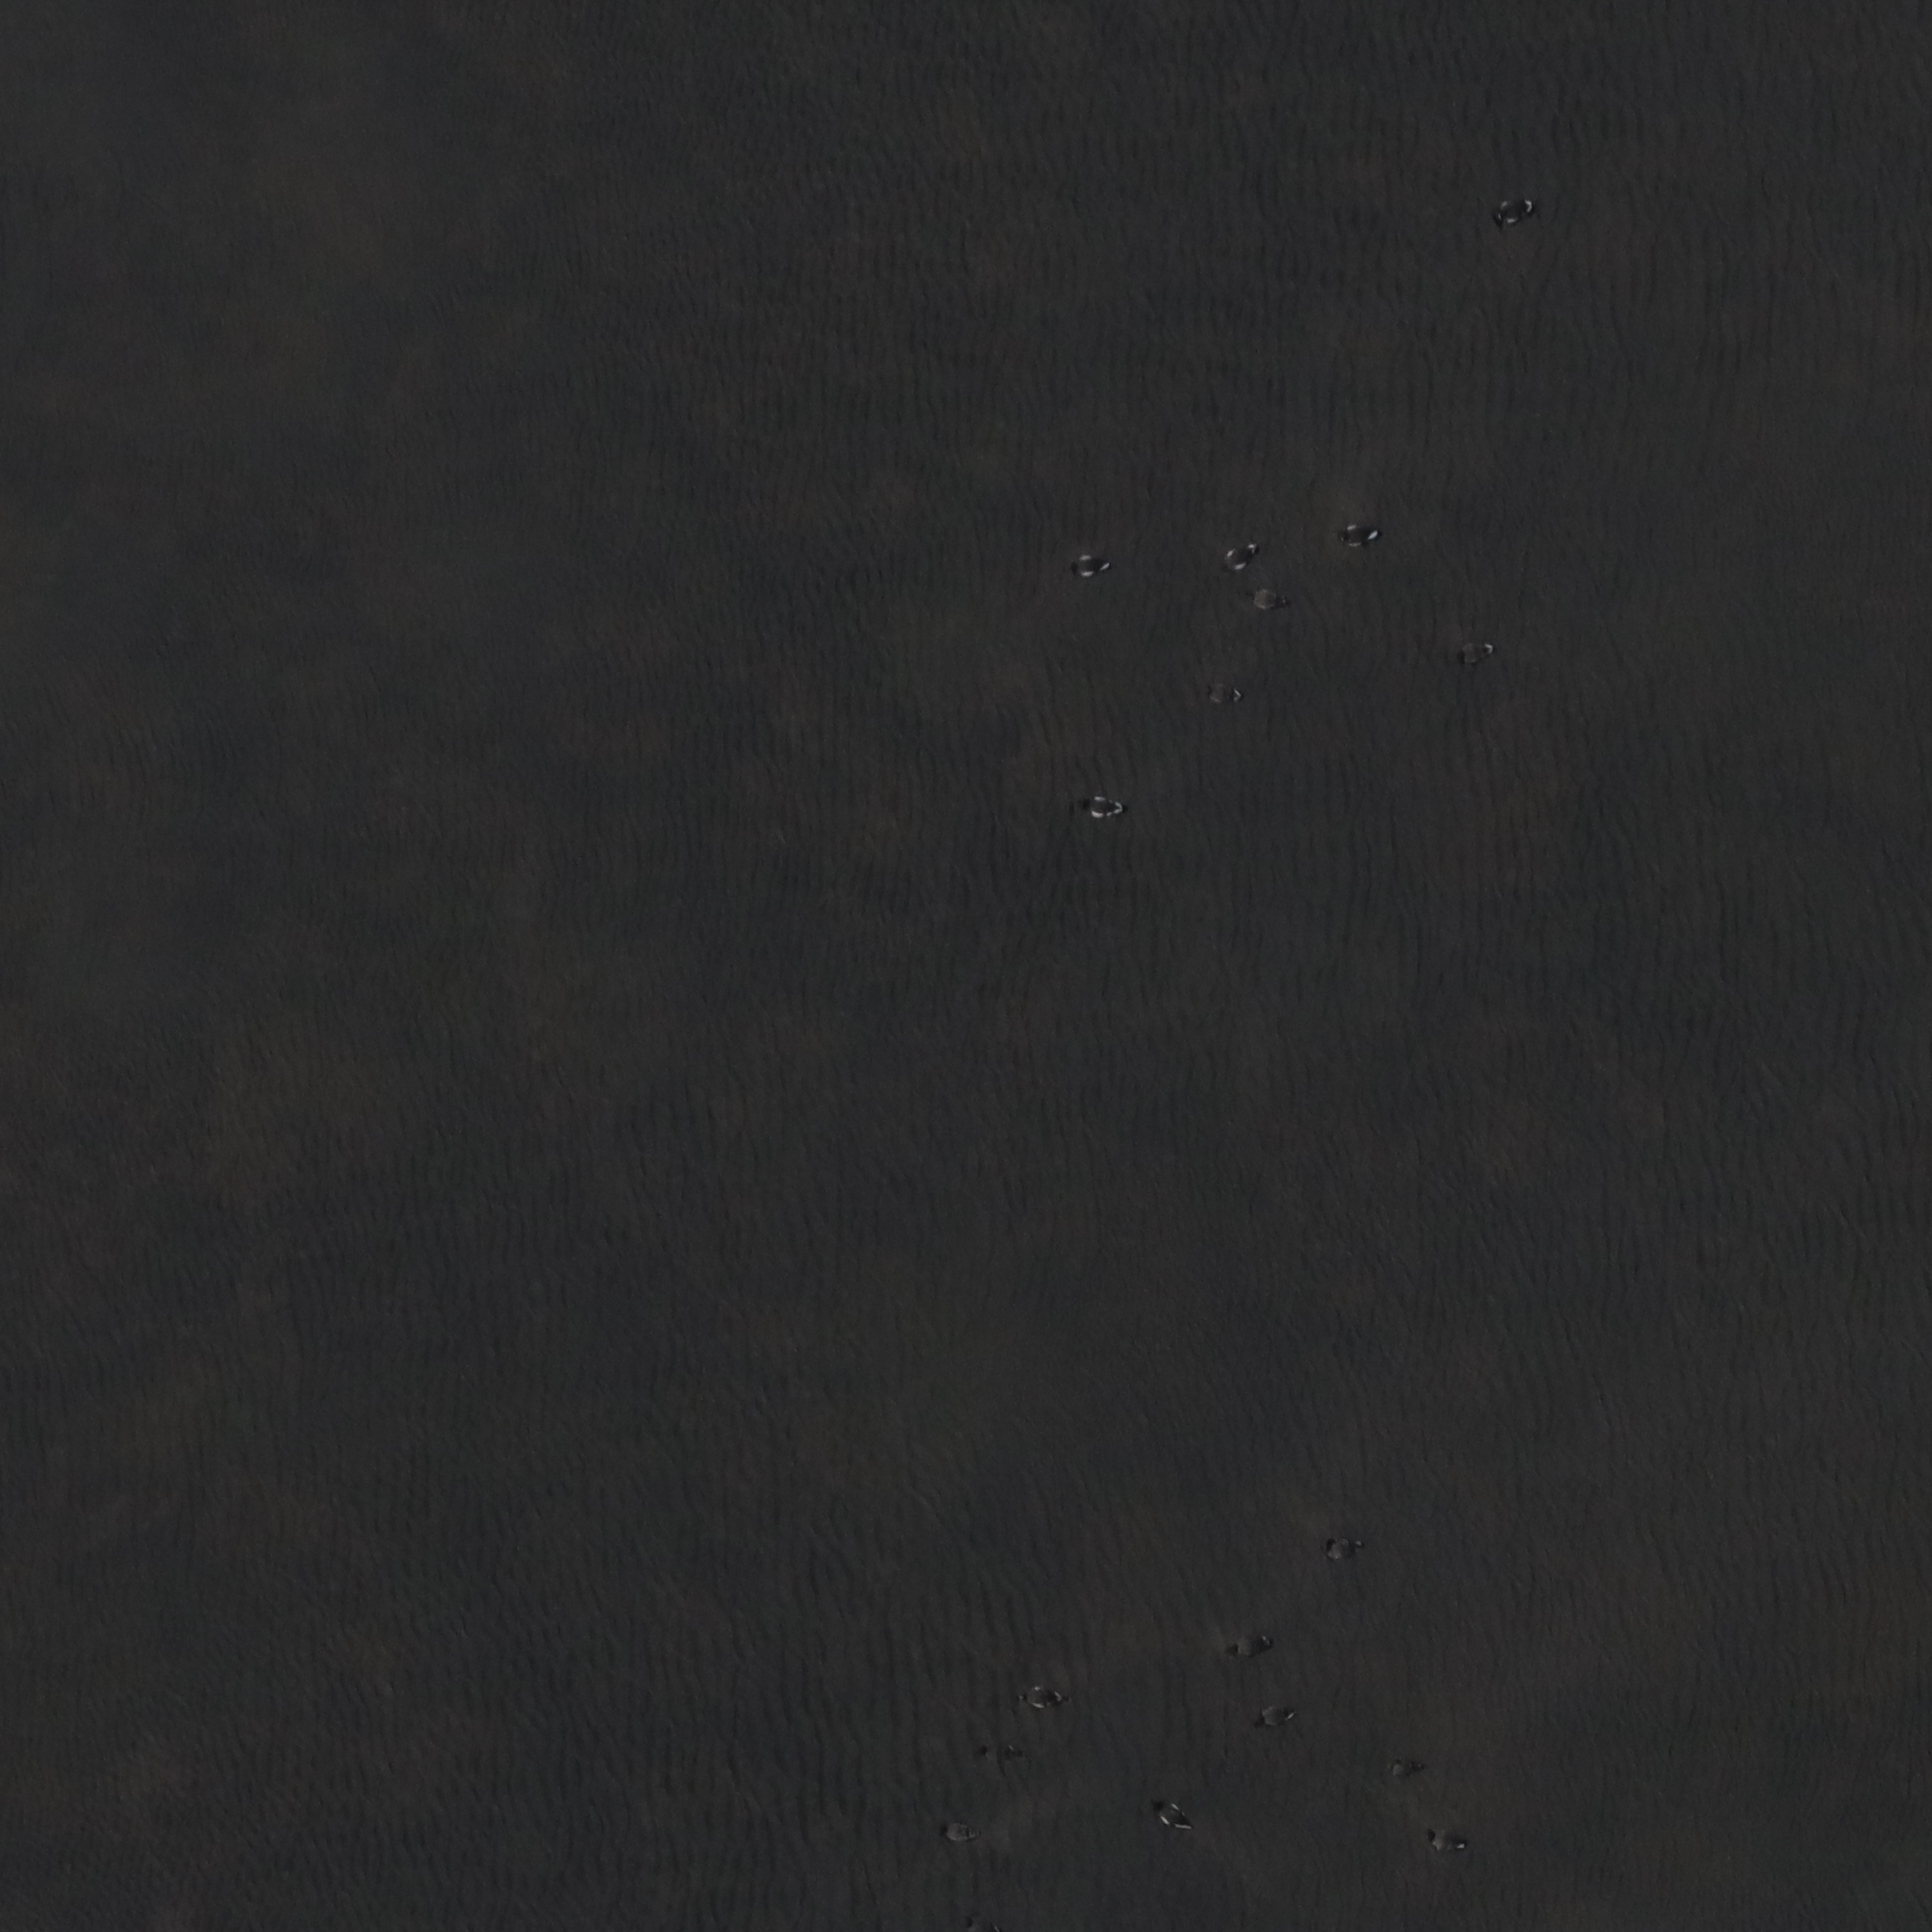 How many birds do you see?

18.